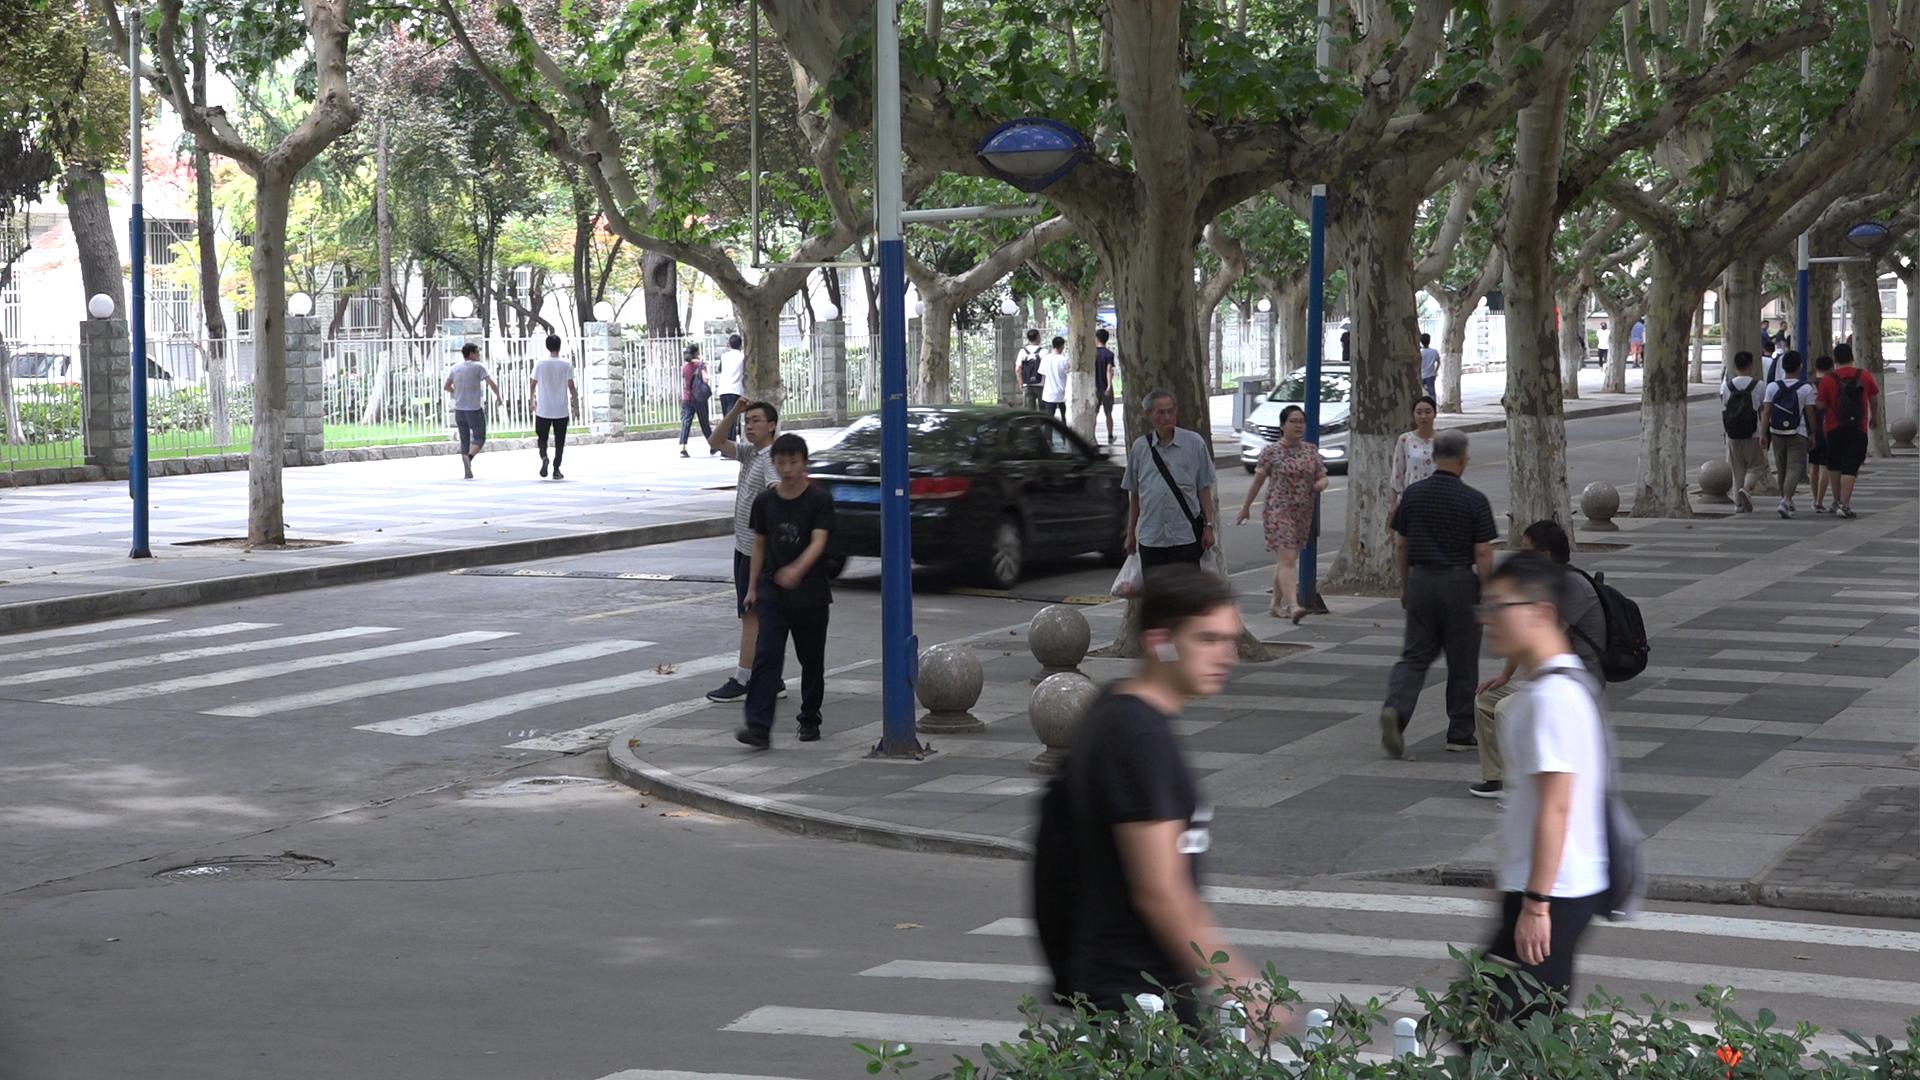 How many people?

26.